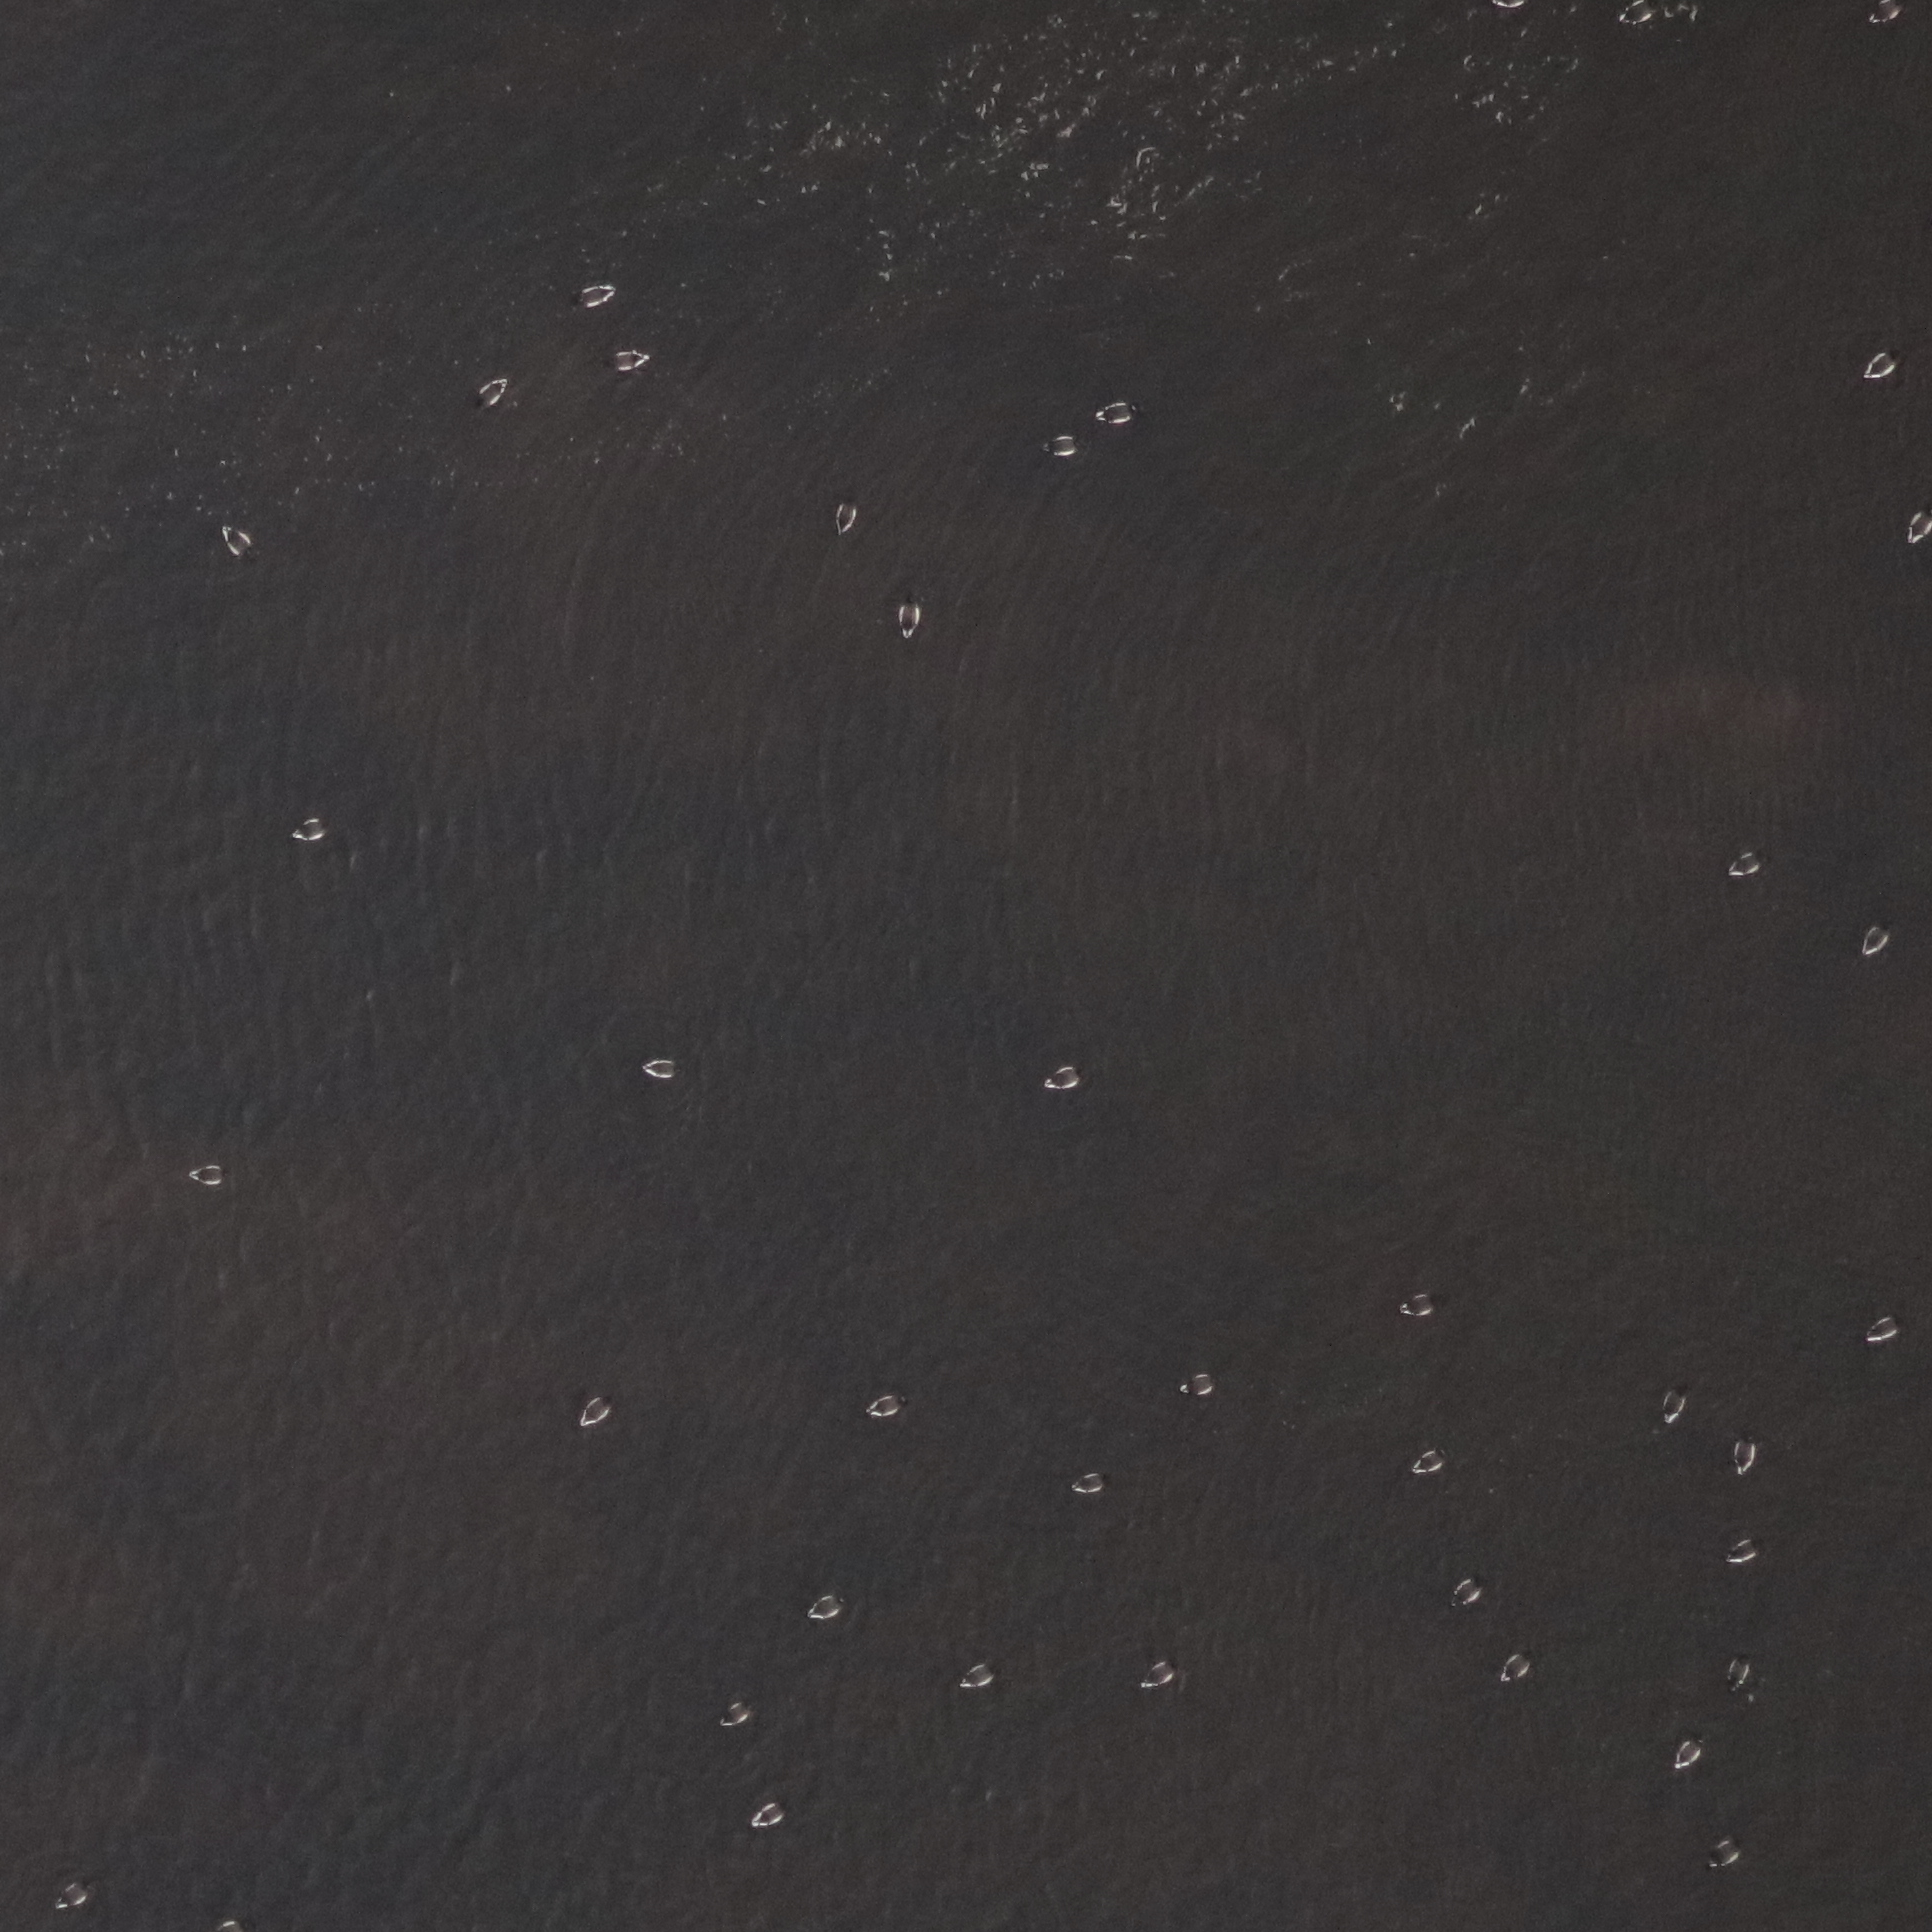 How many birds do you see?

39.